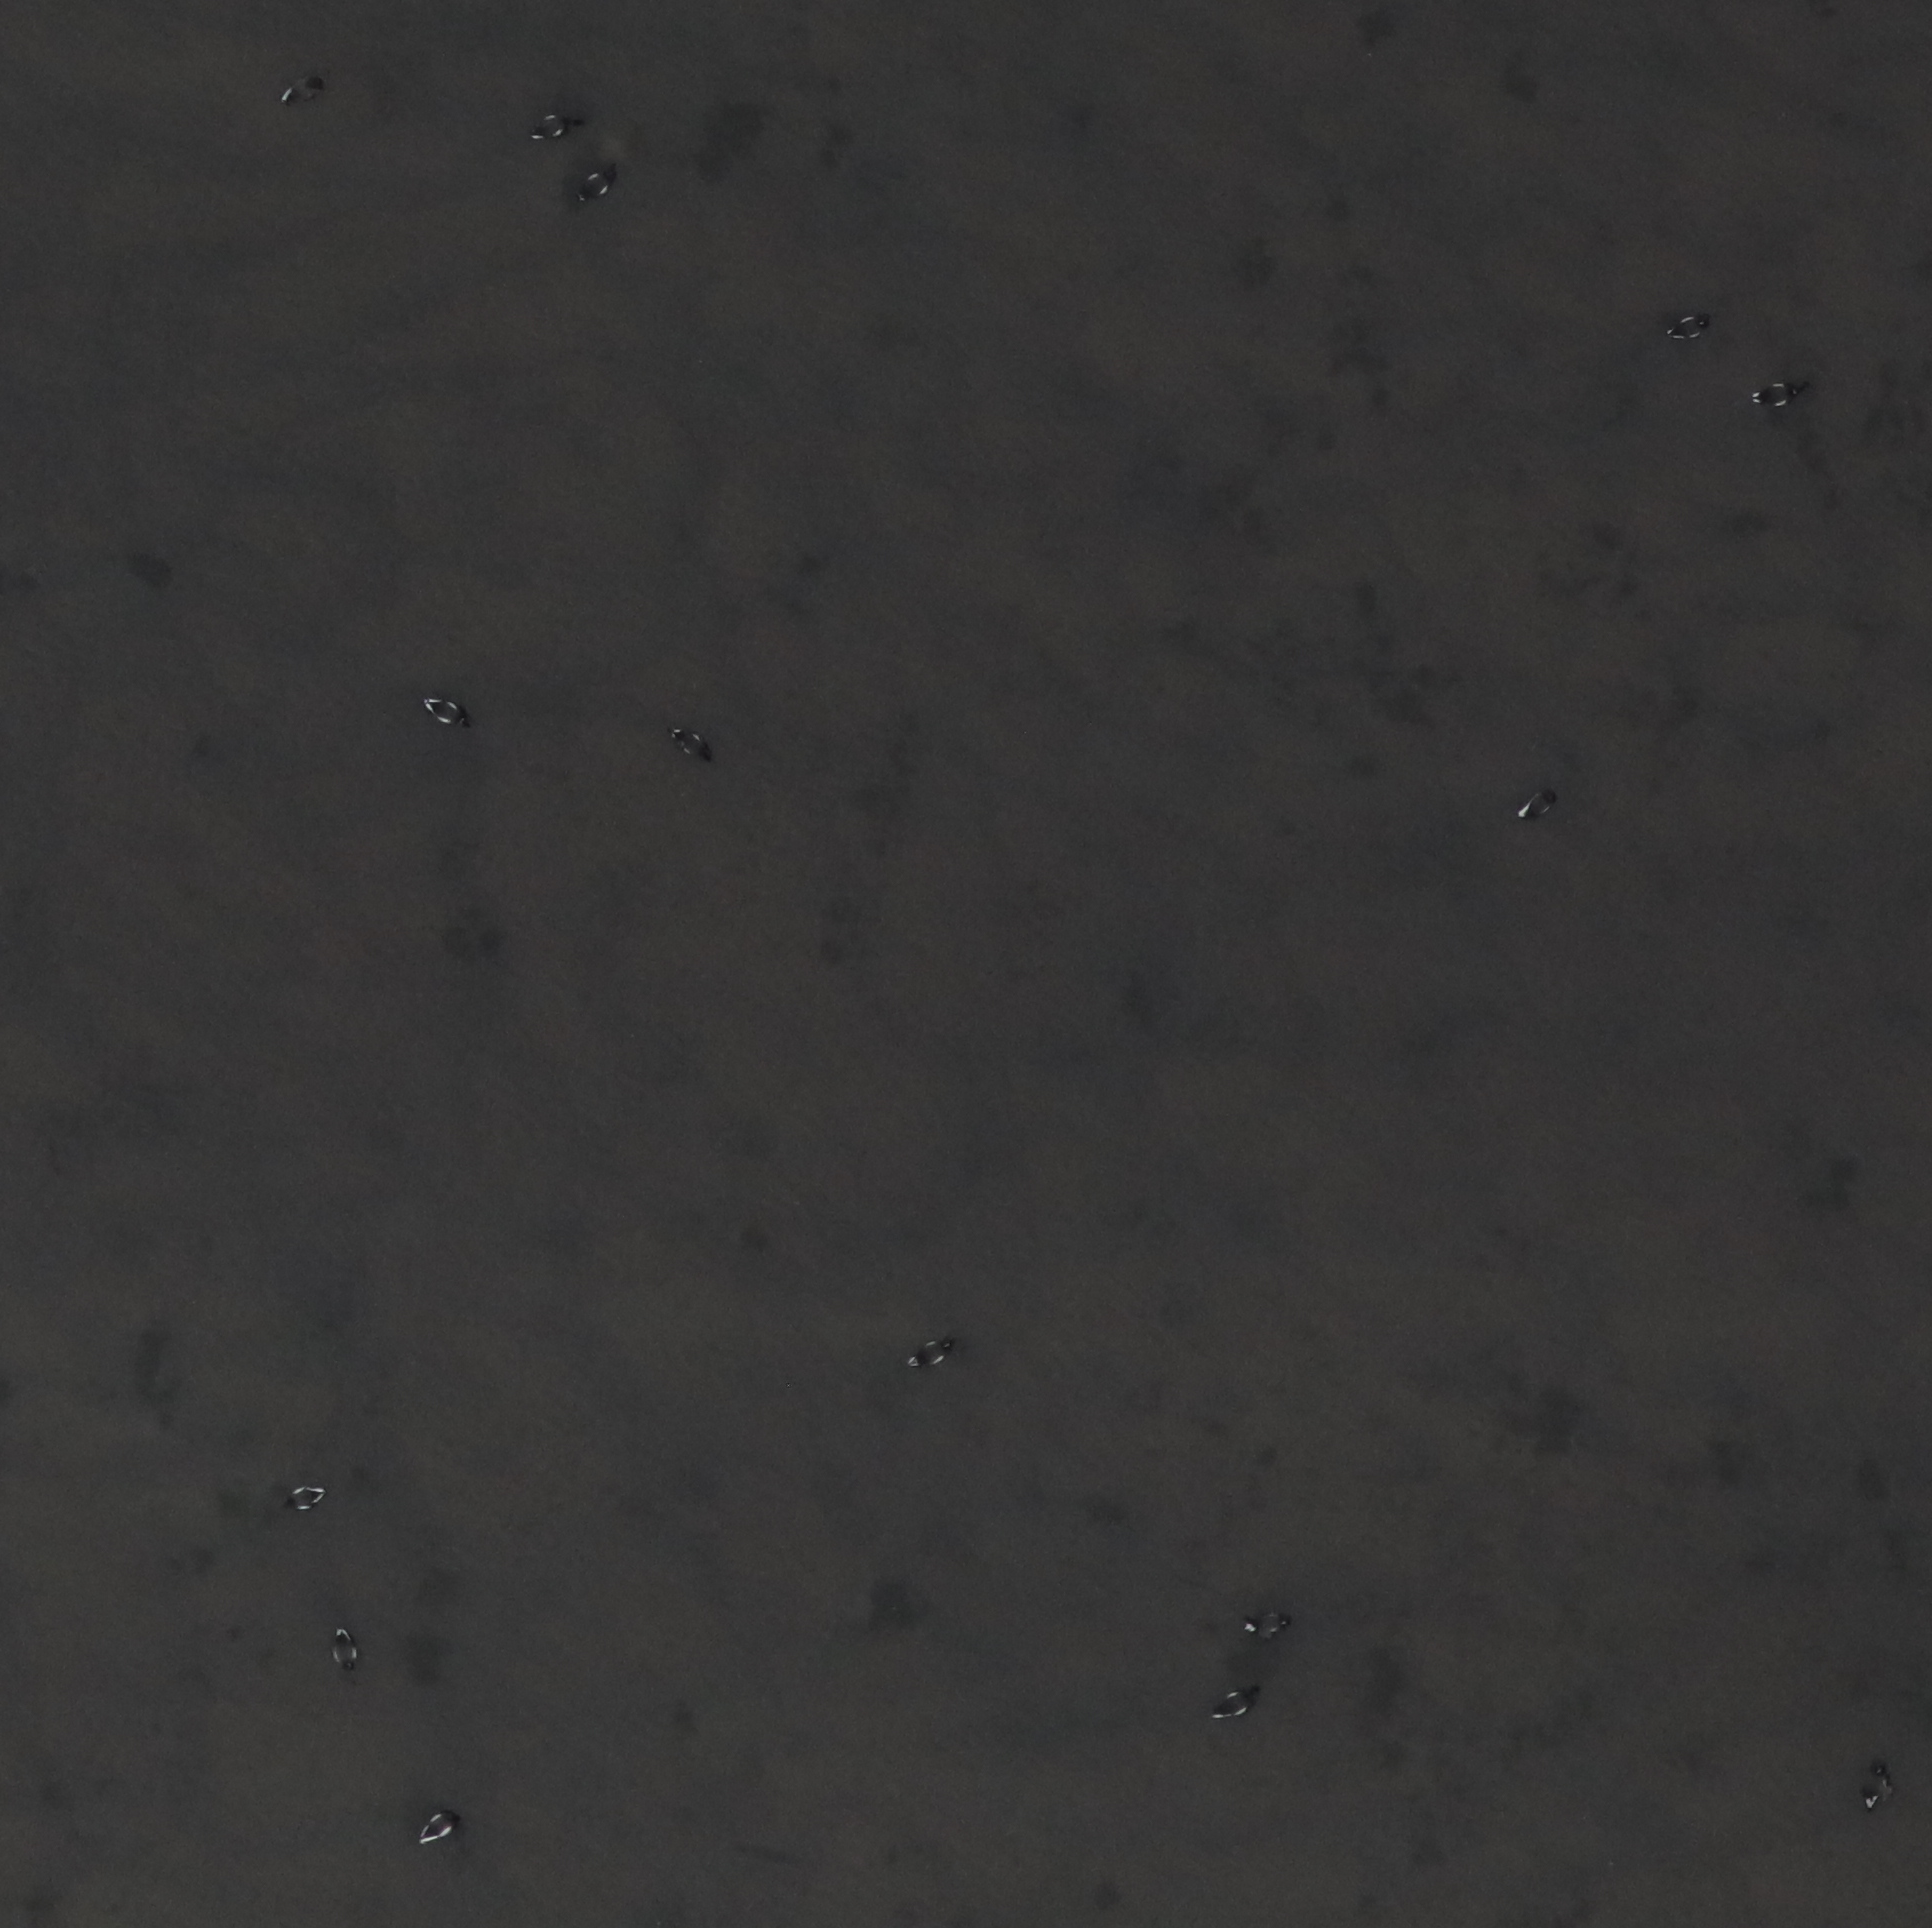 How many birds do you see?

15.